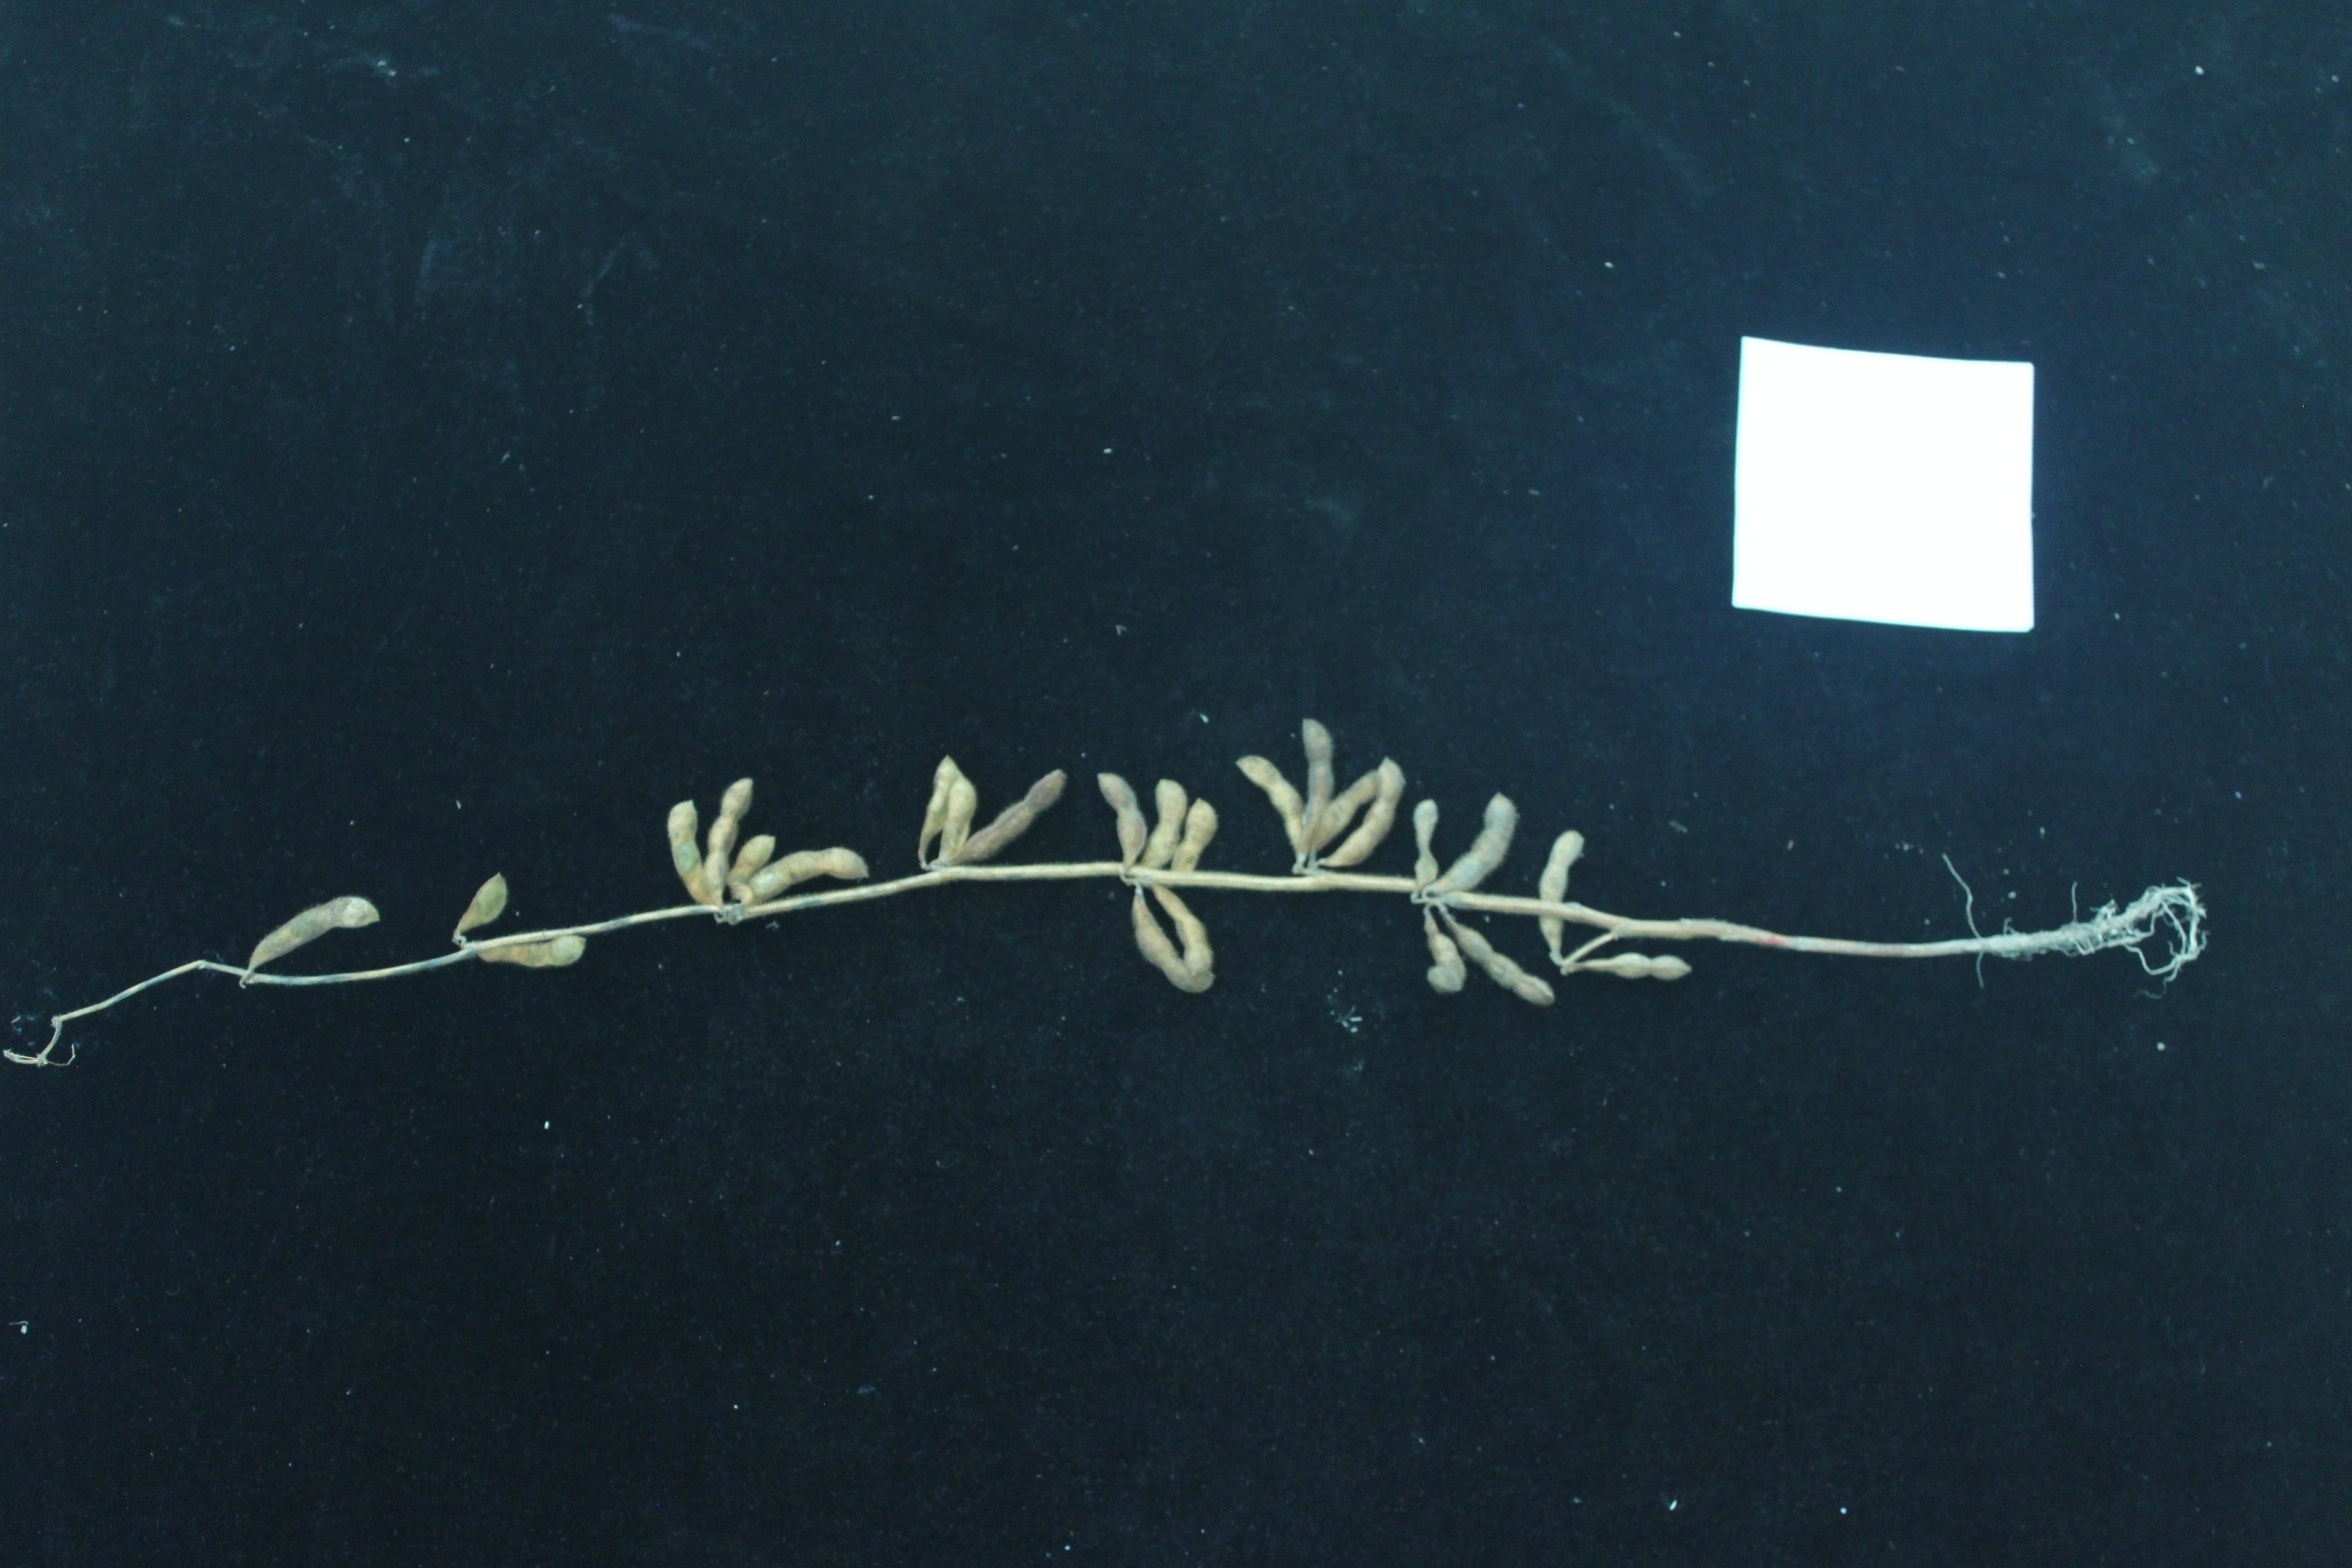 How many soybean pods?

25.